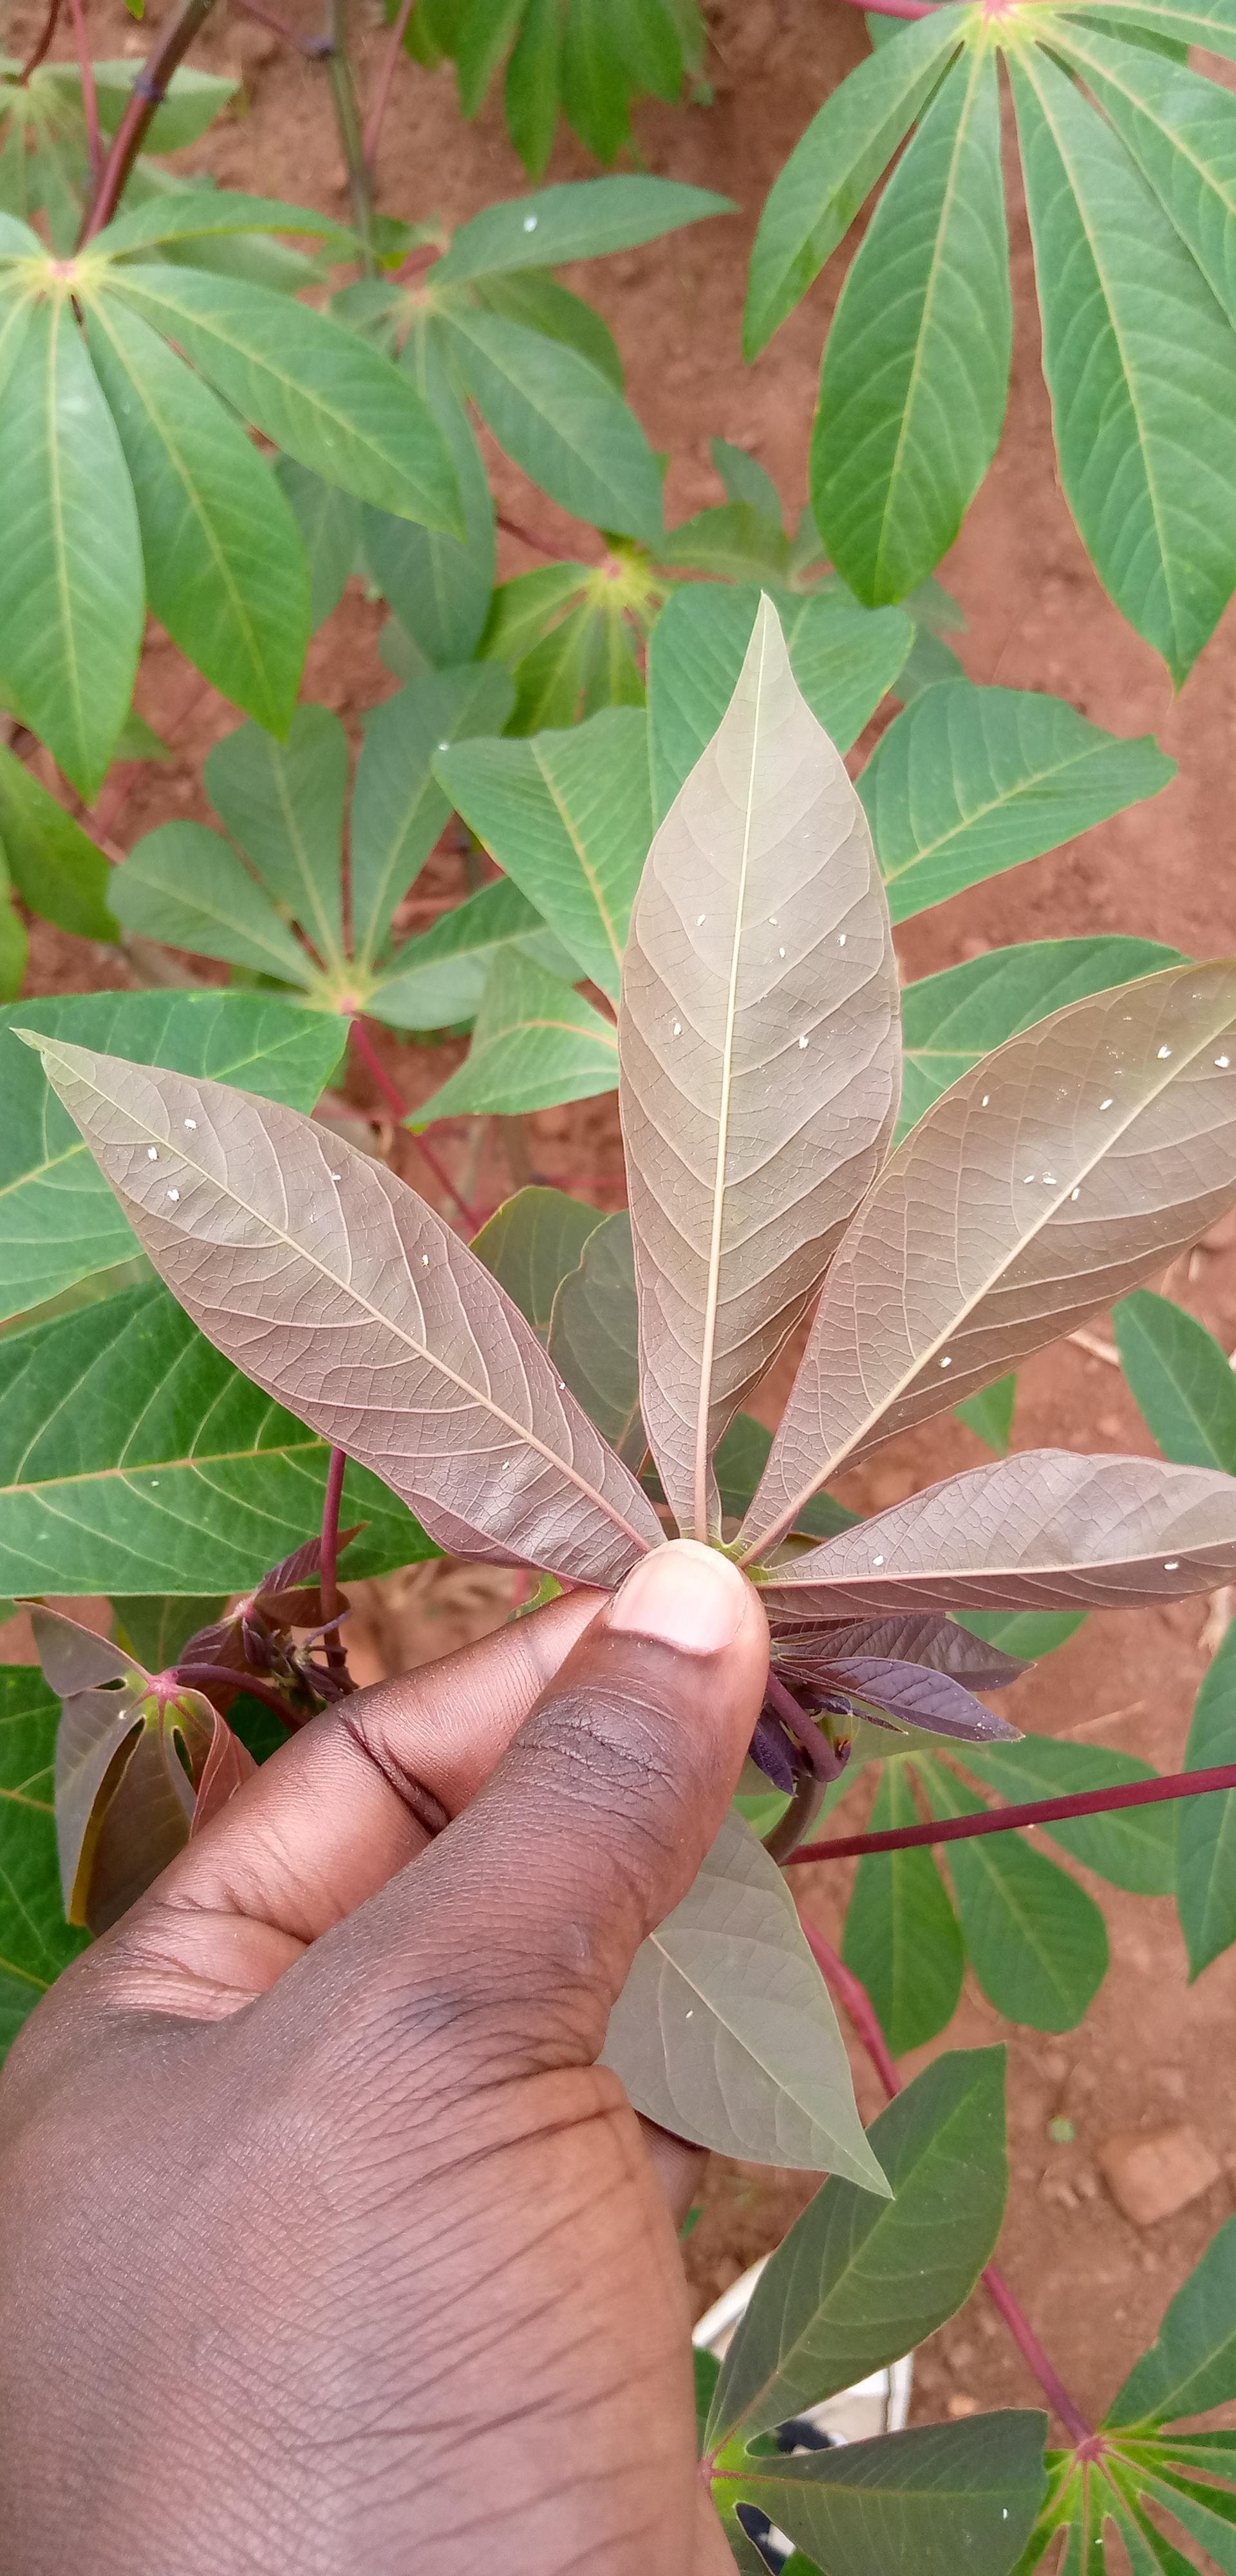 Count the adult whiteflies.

23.